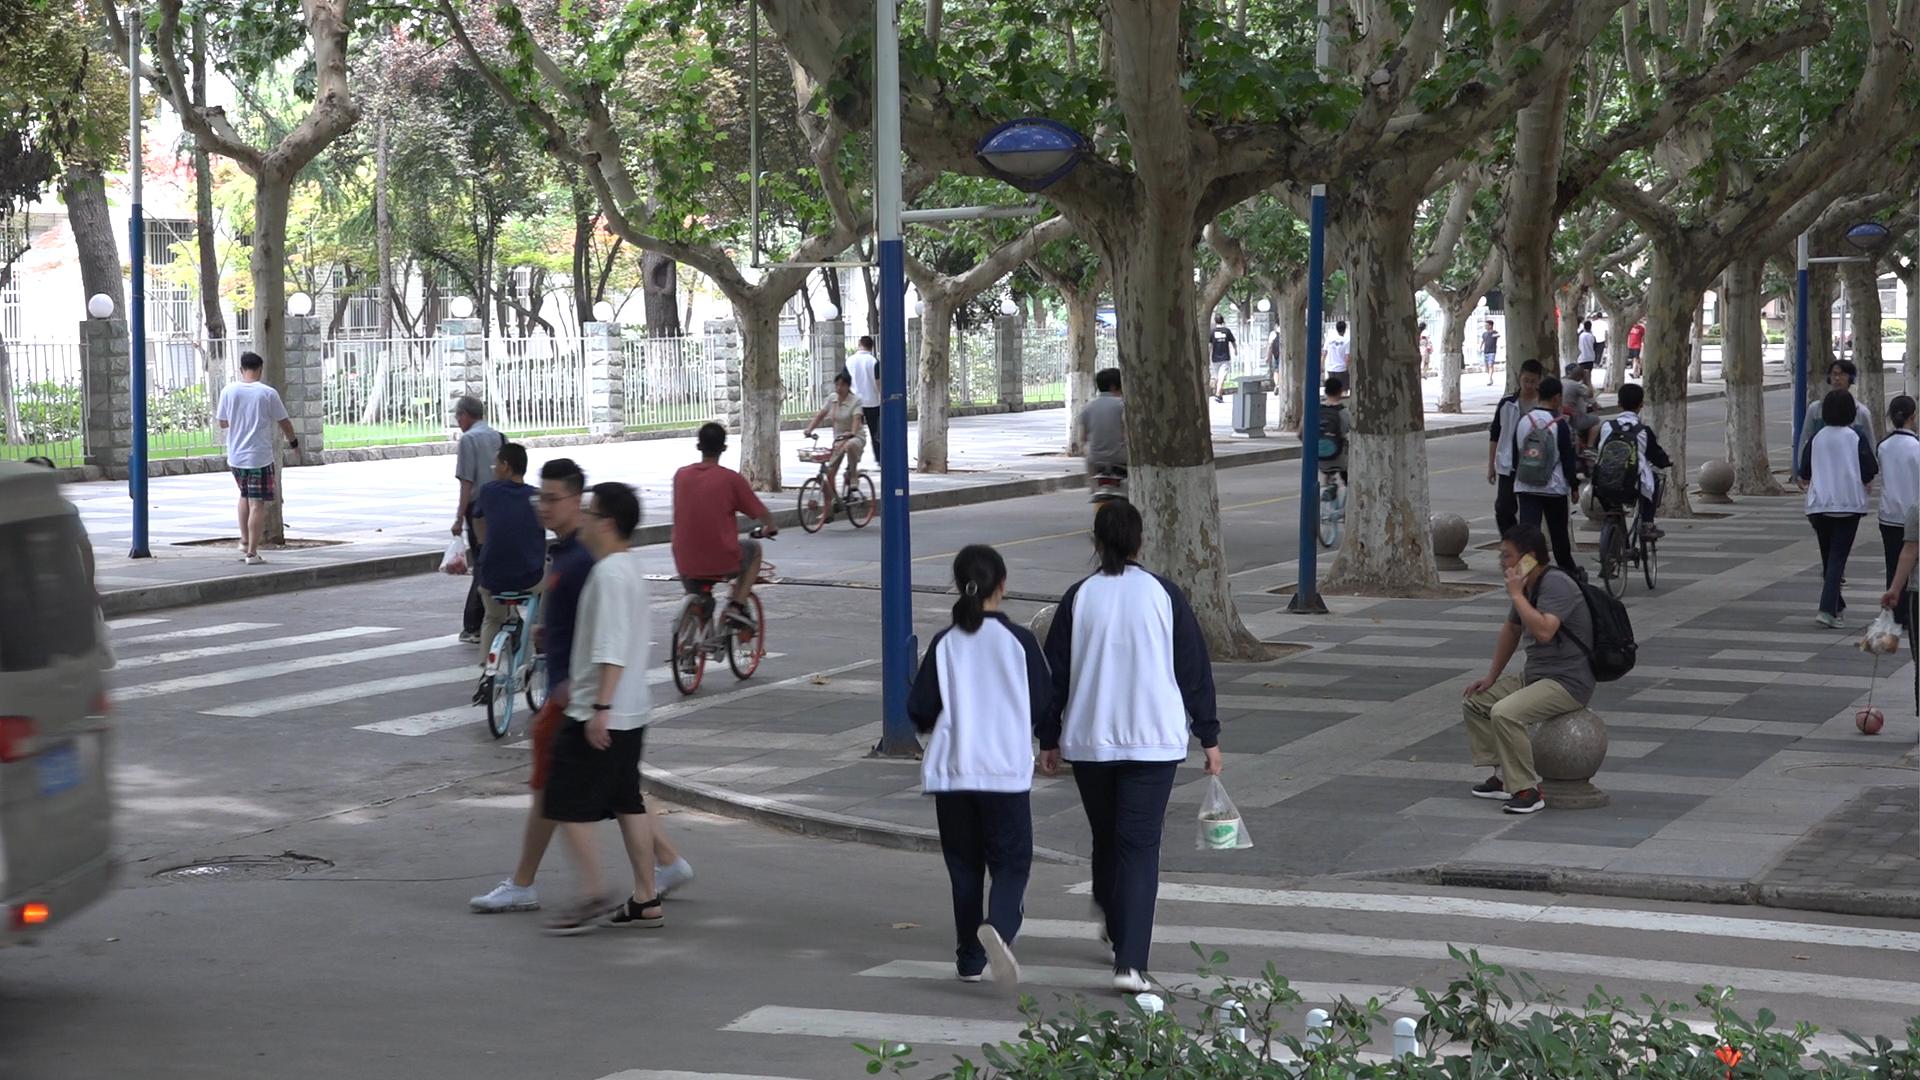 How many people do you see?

30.